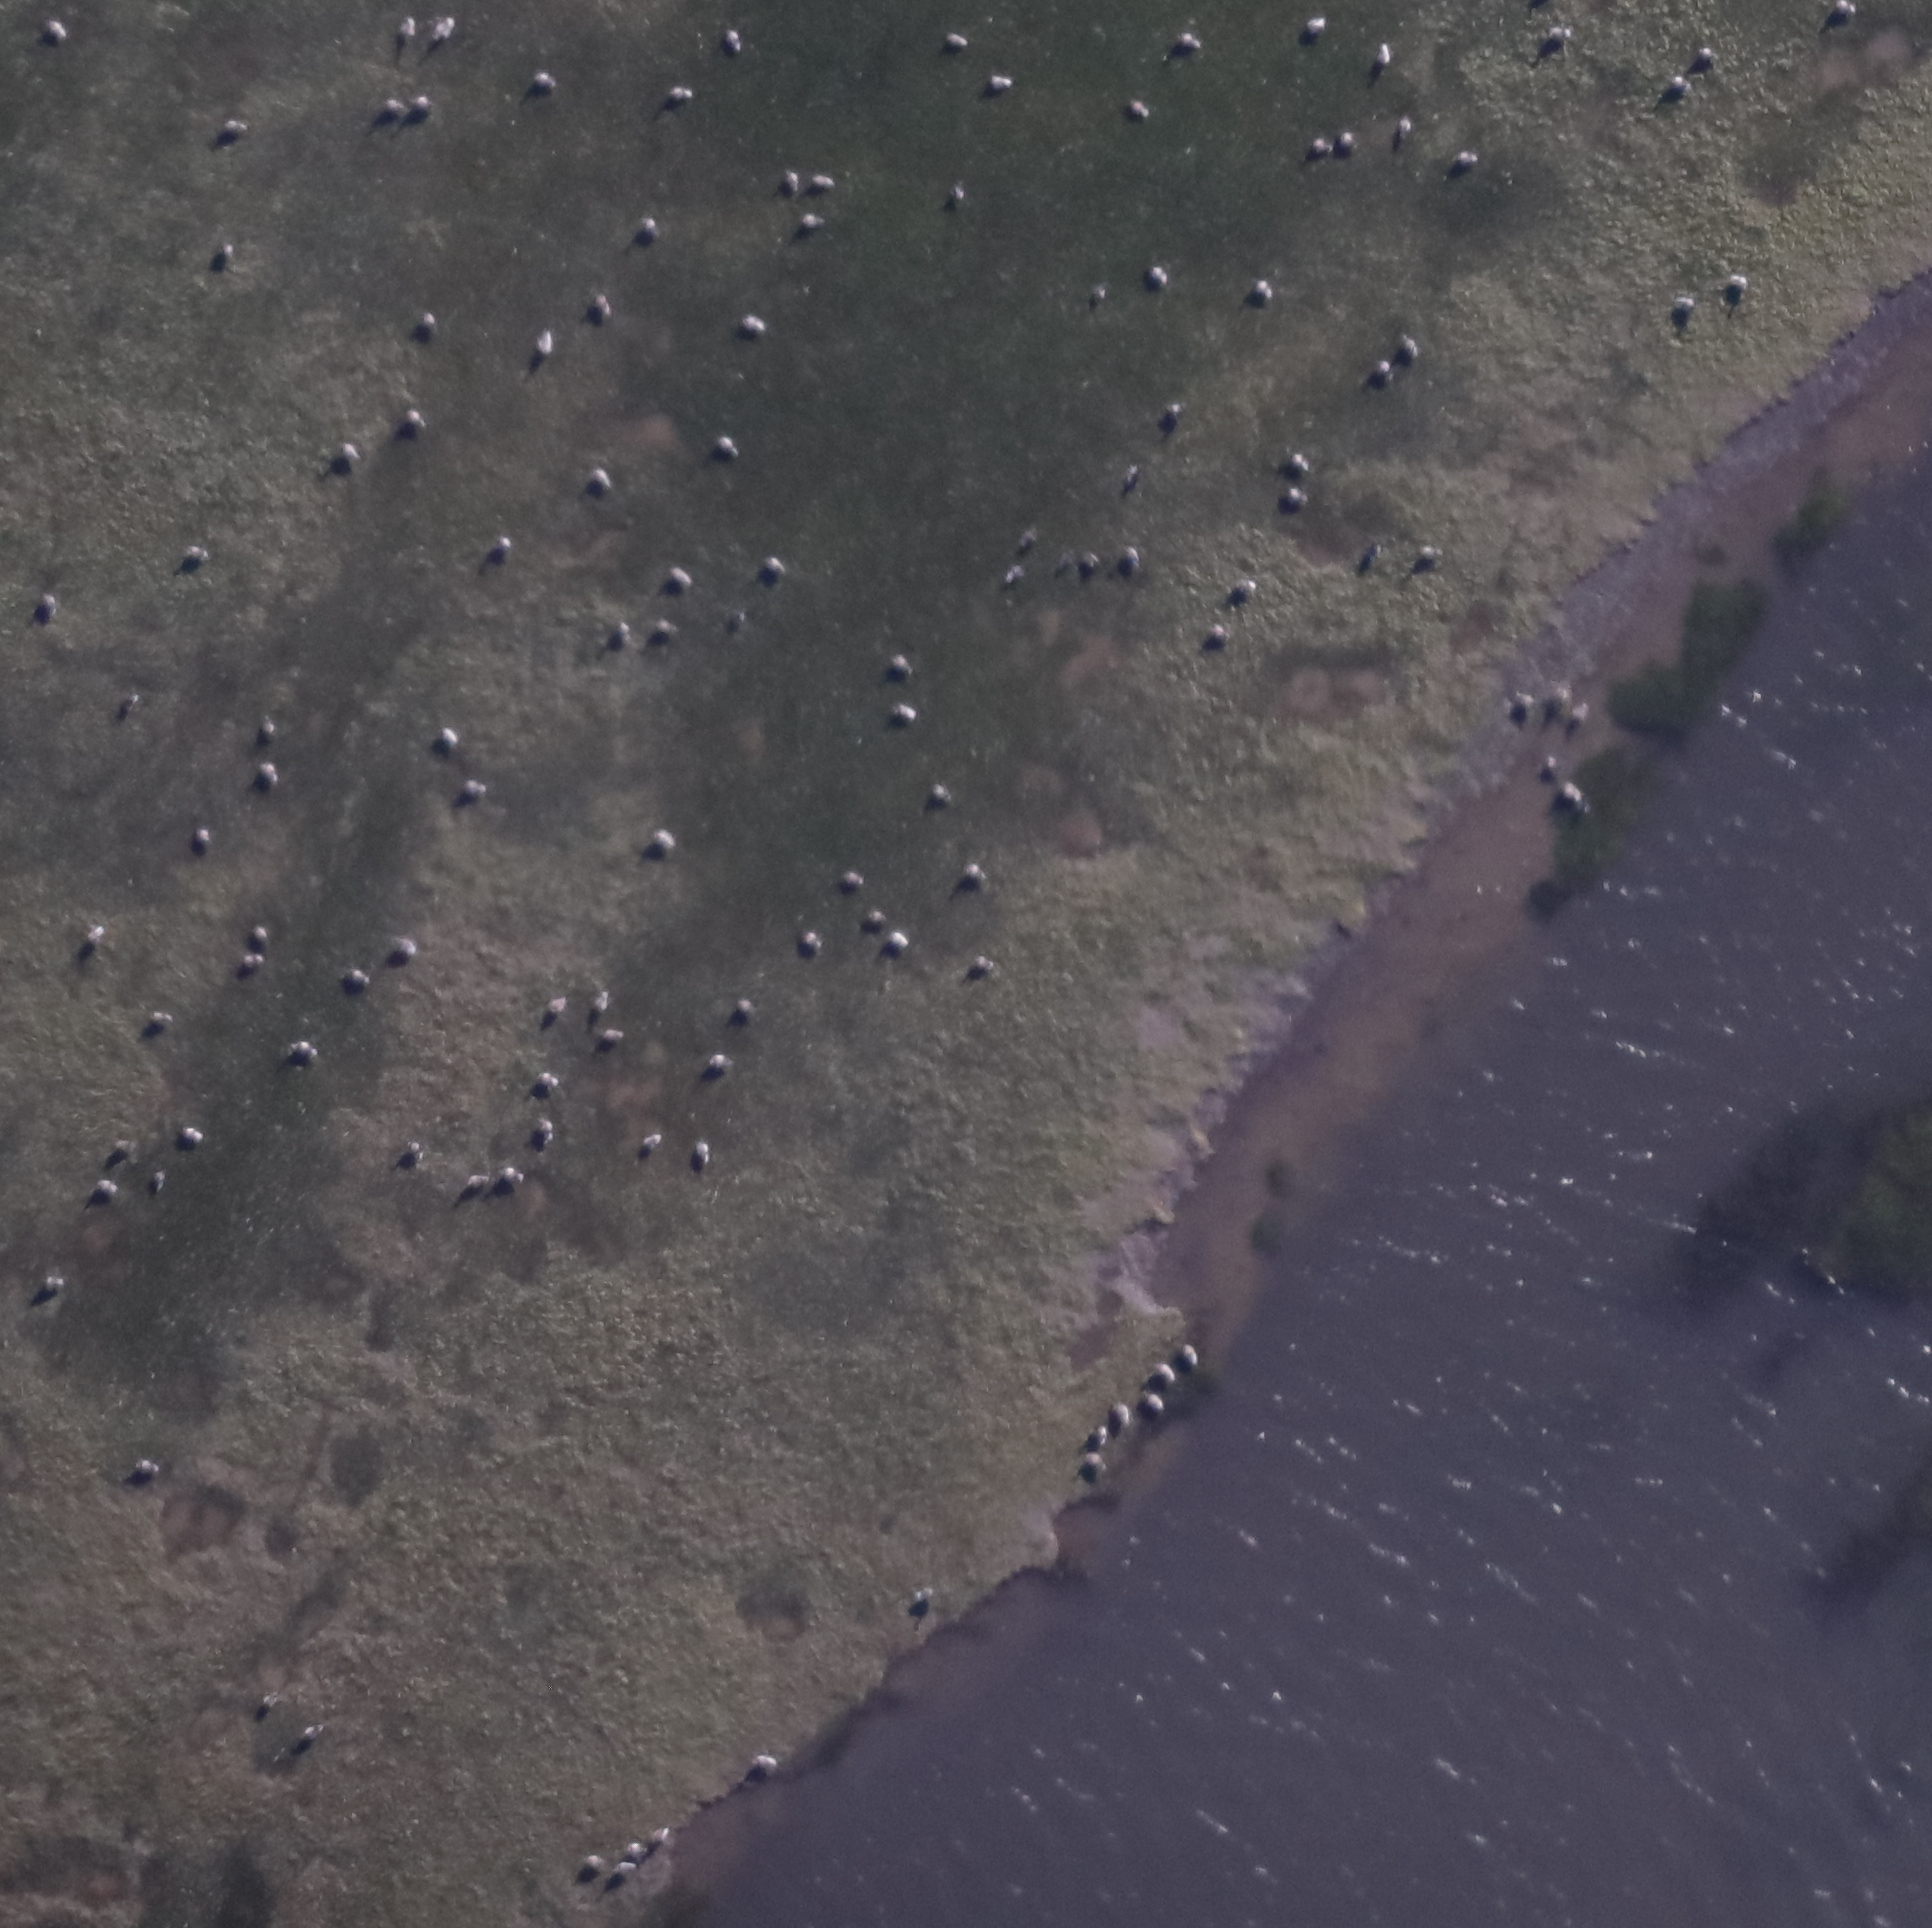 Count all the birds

124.